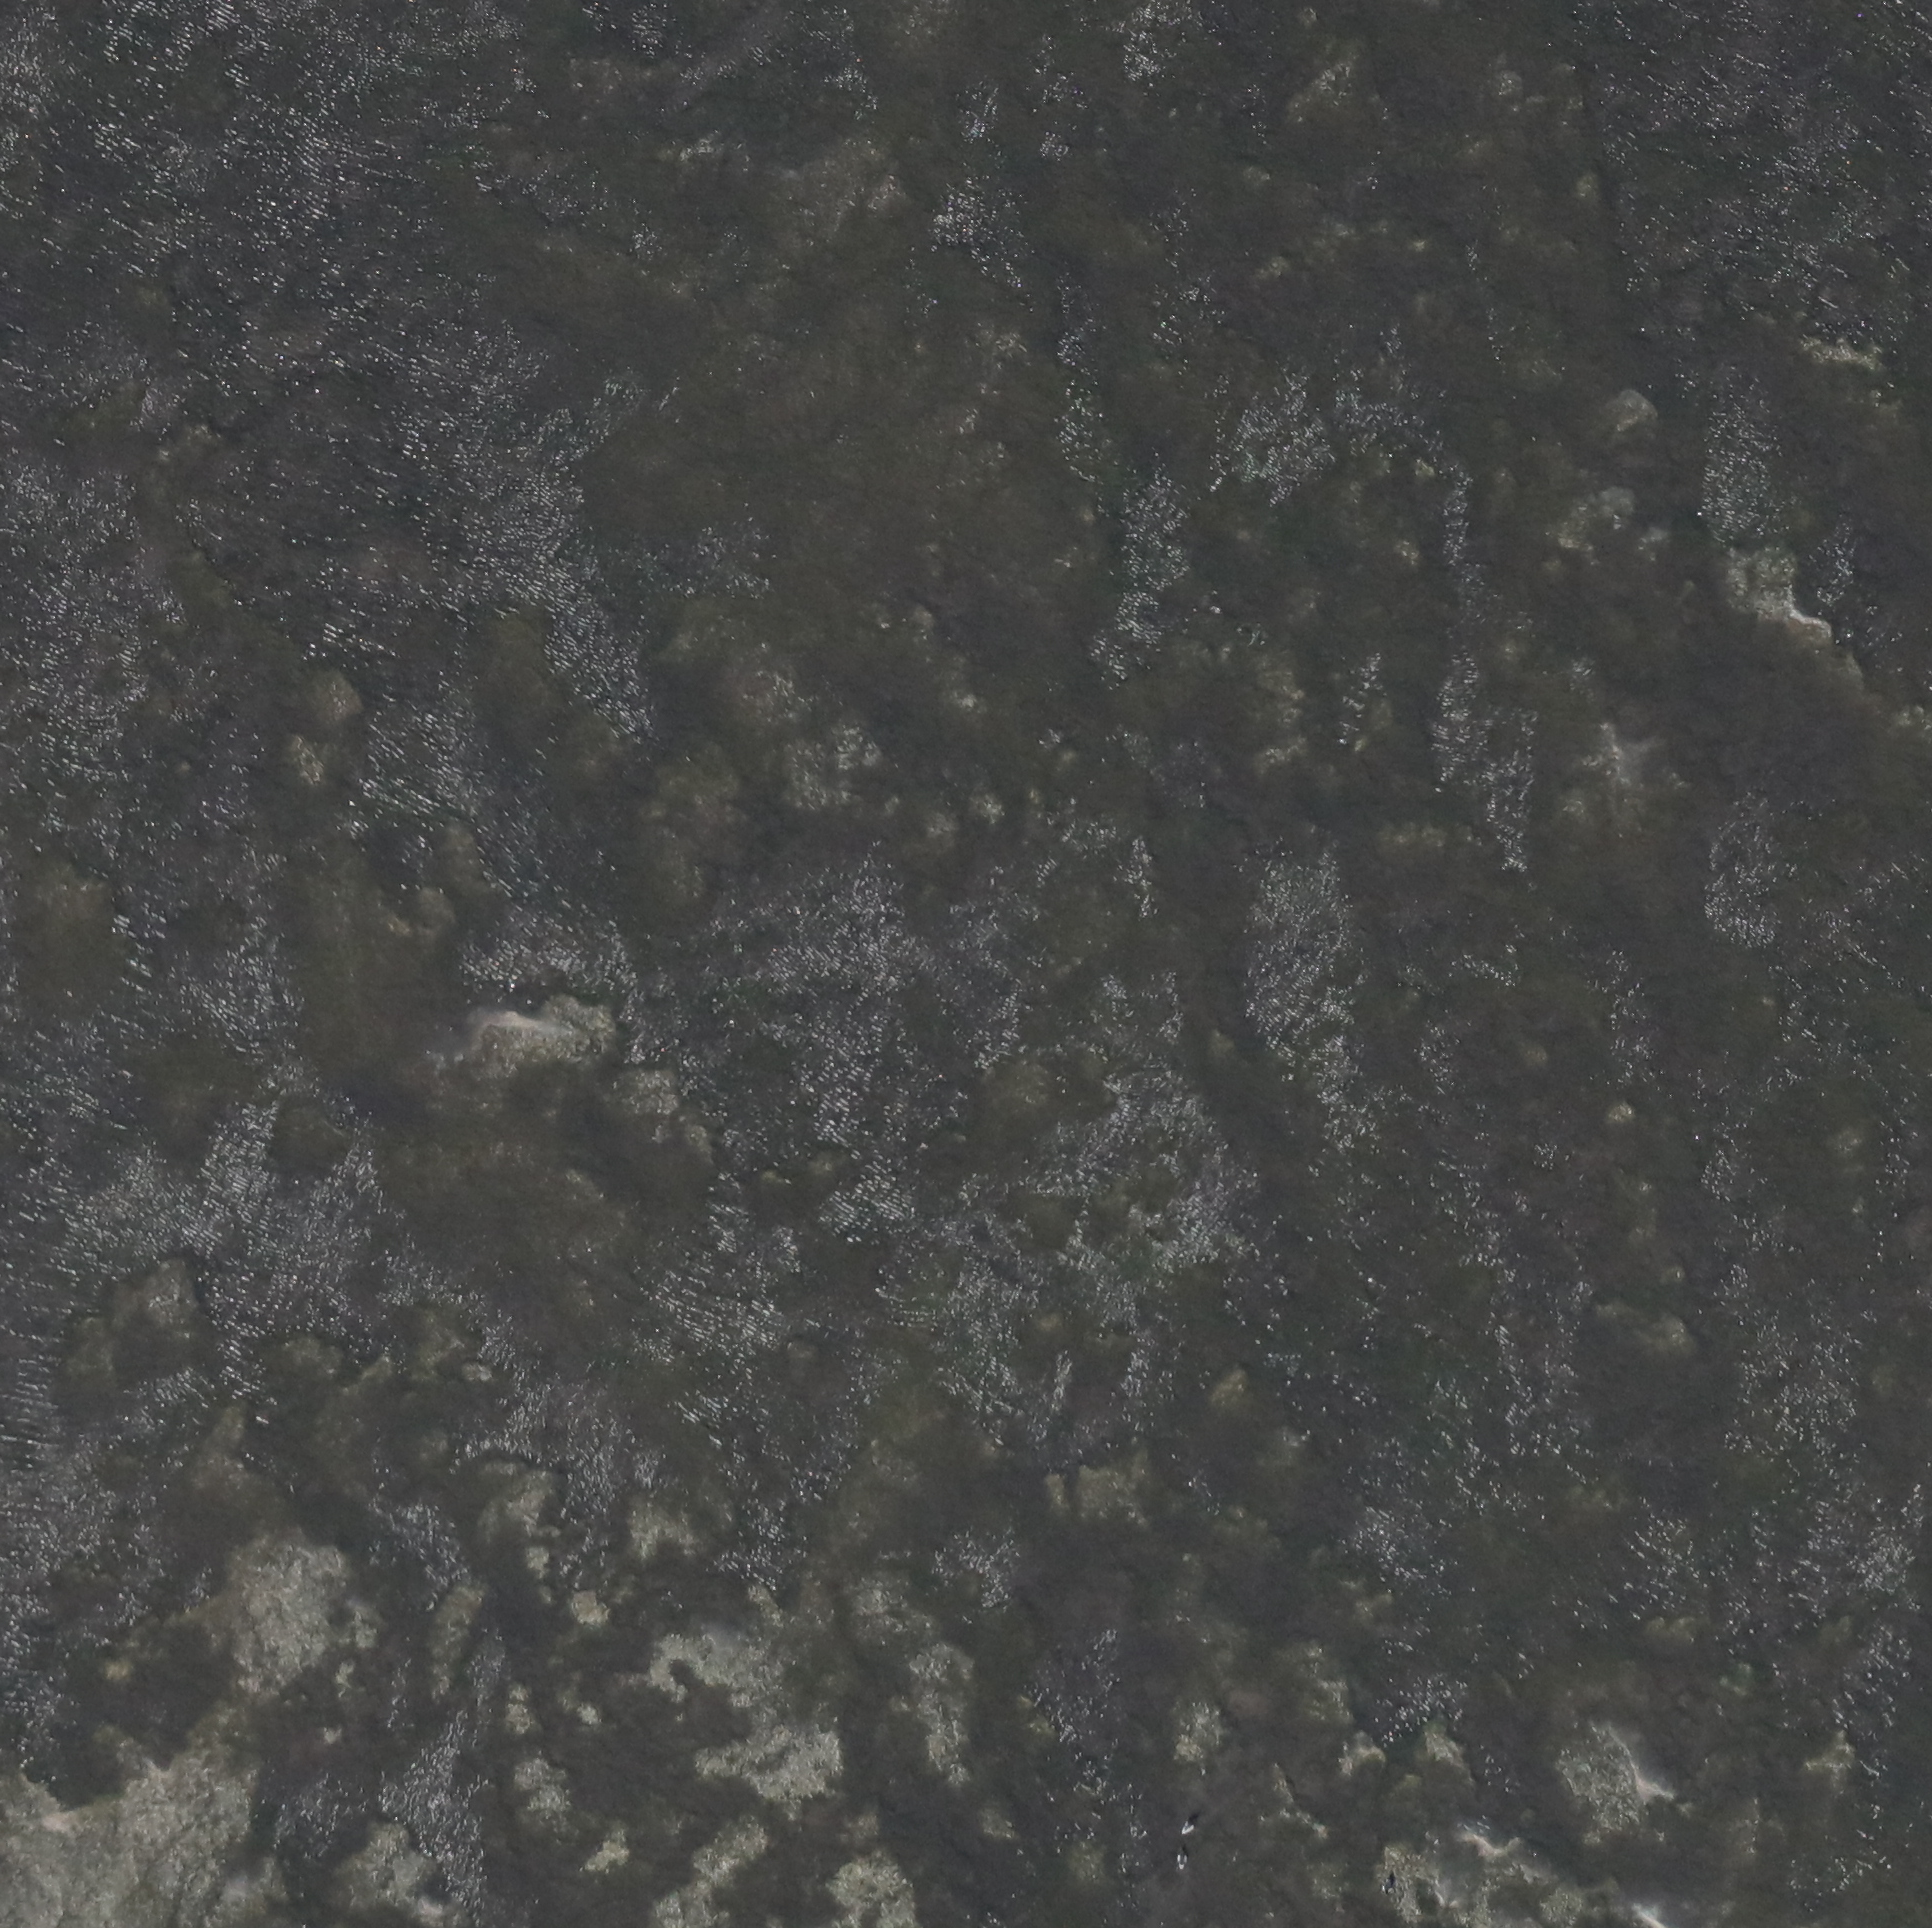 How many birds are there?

3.